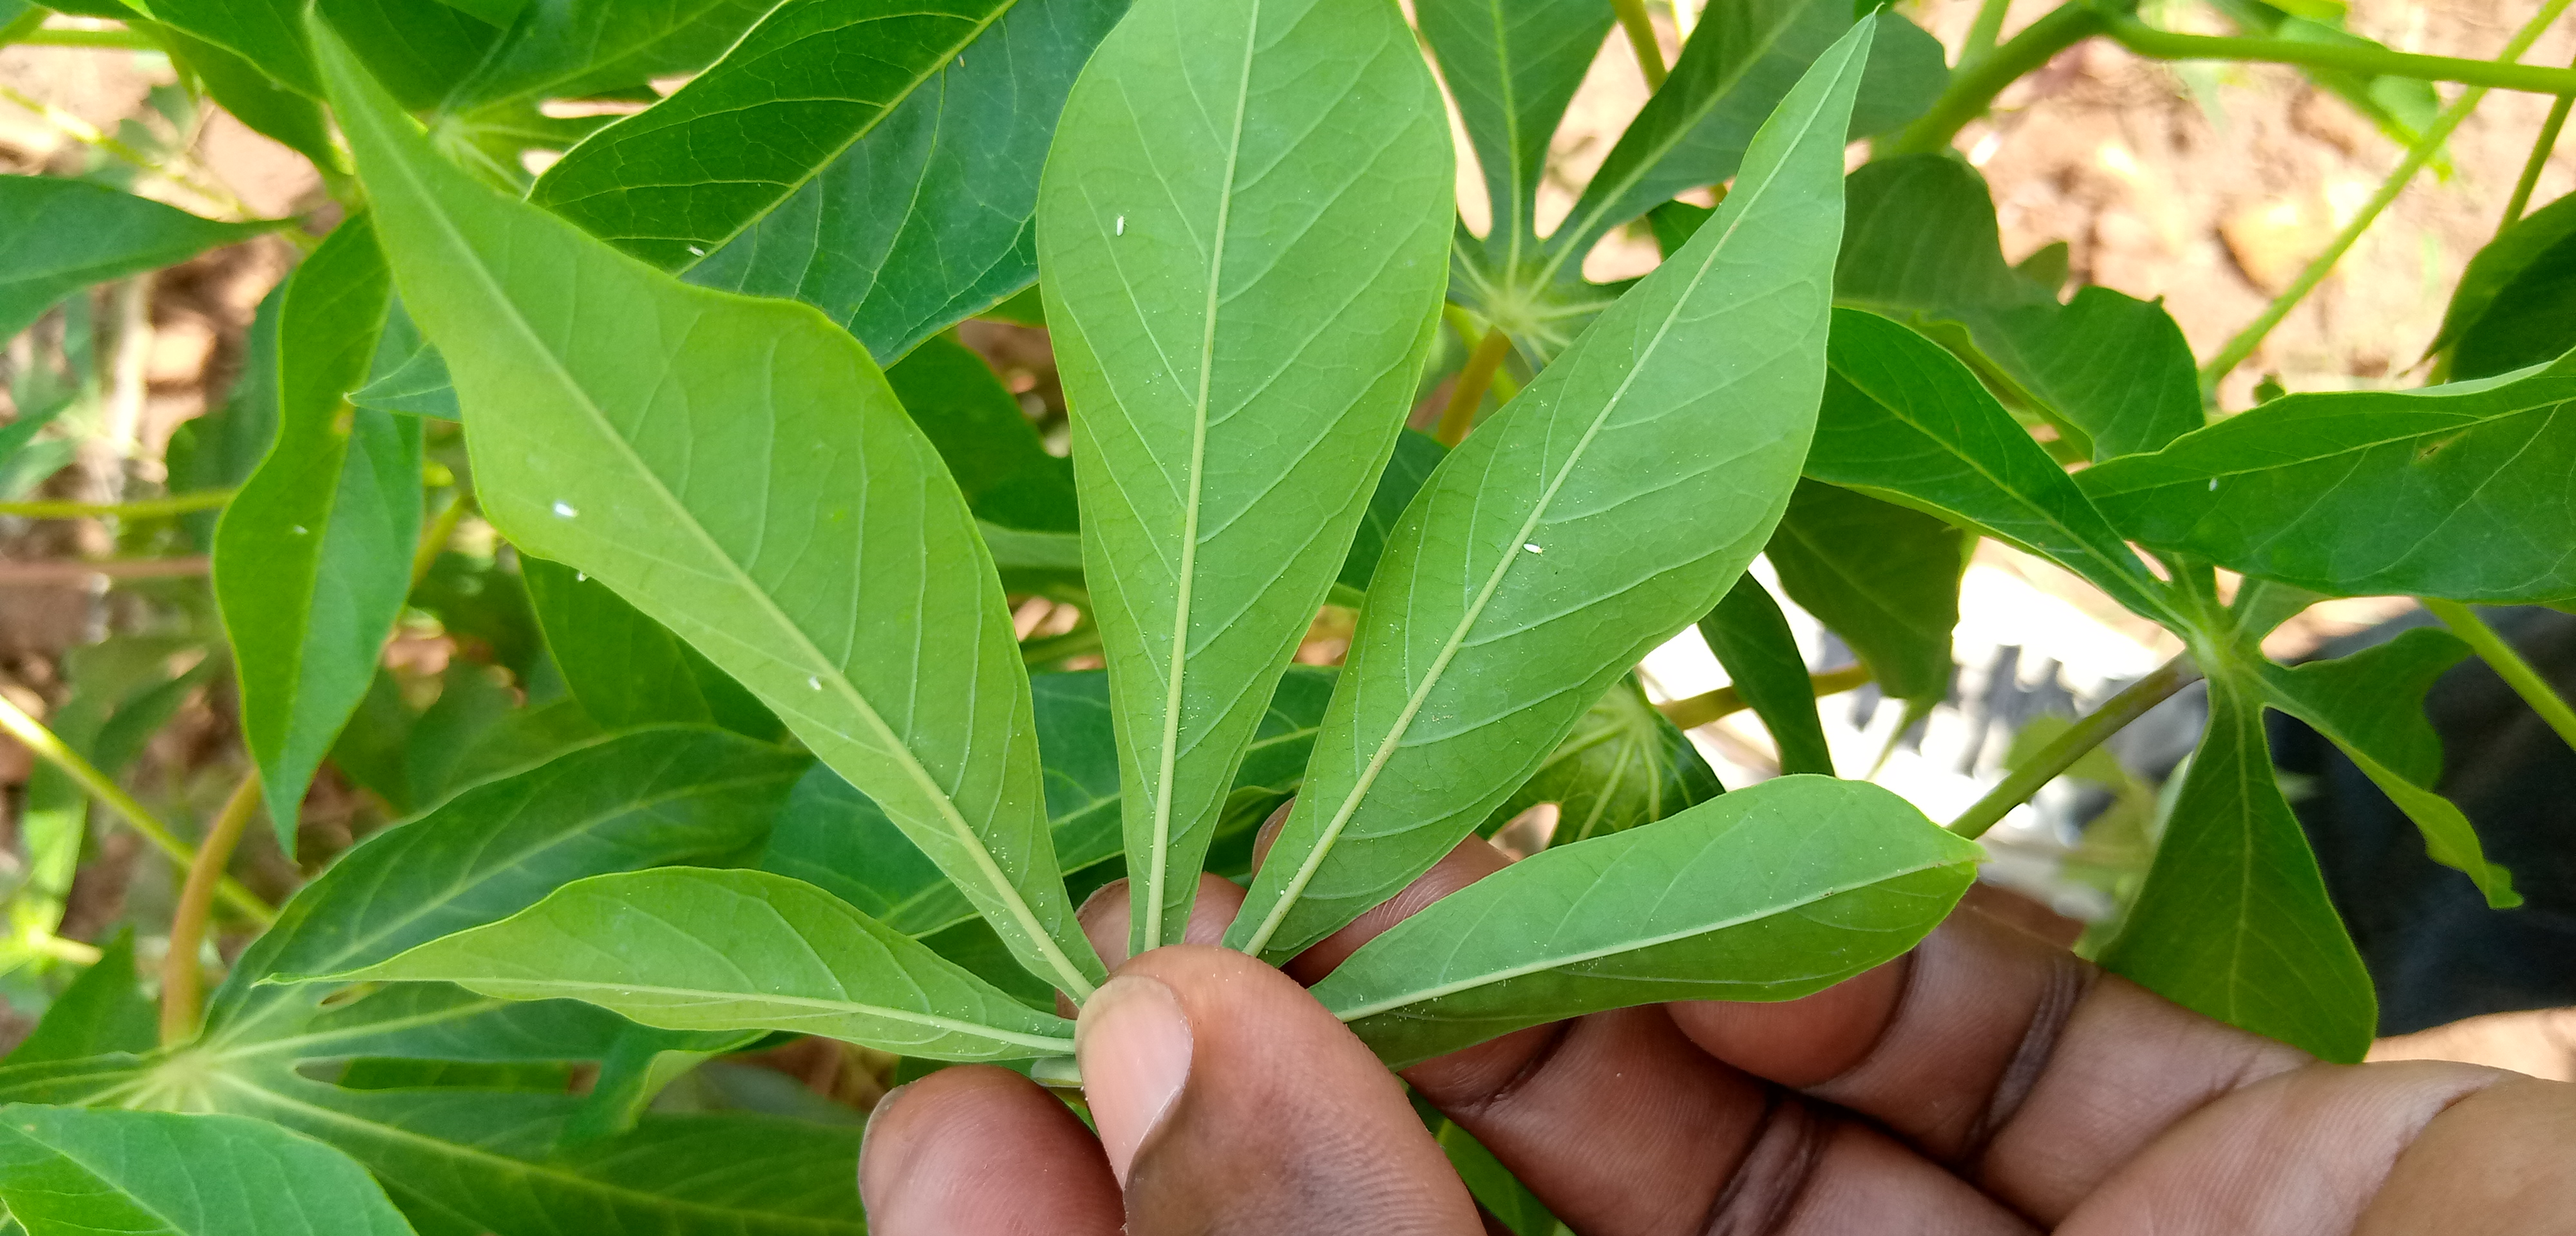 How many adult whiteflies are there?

6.